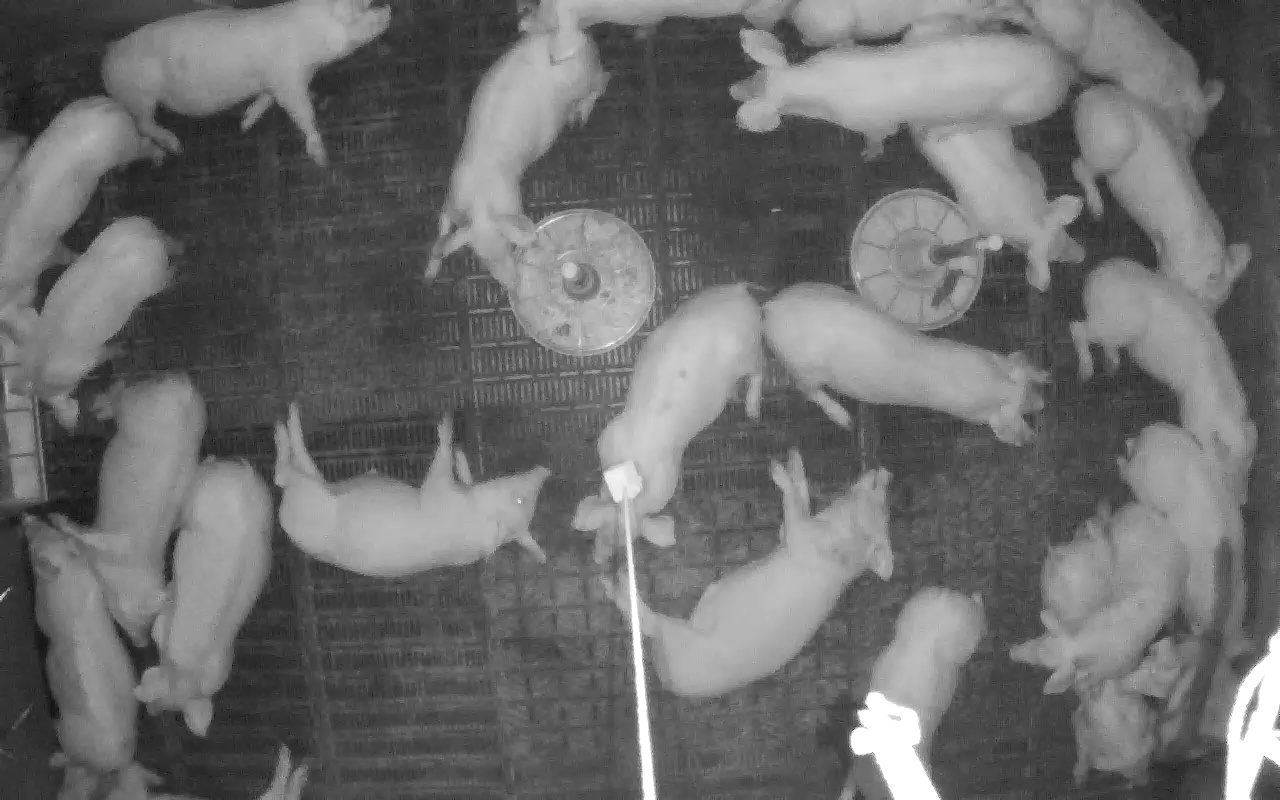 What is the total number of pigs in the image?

24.